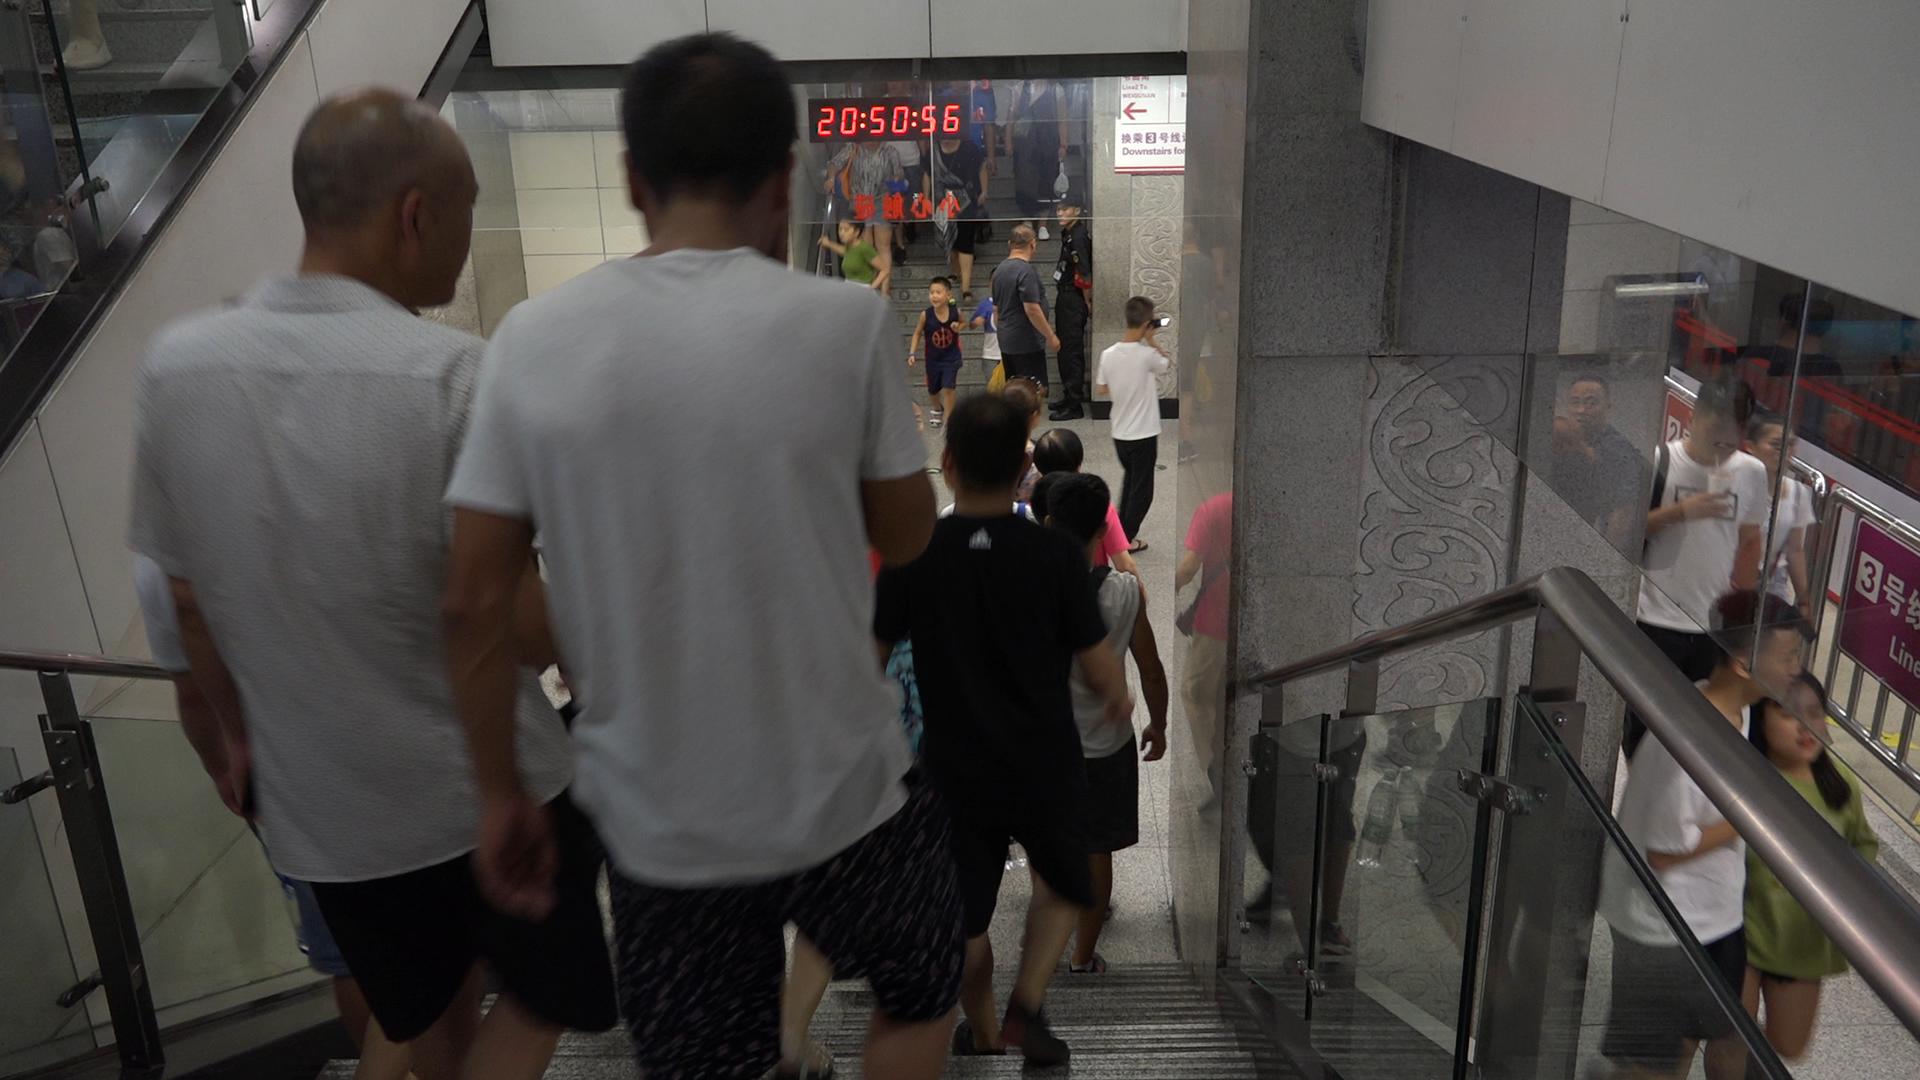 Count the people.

22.